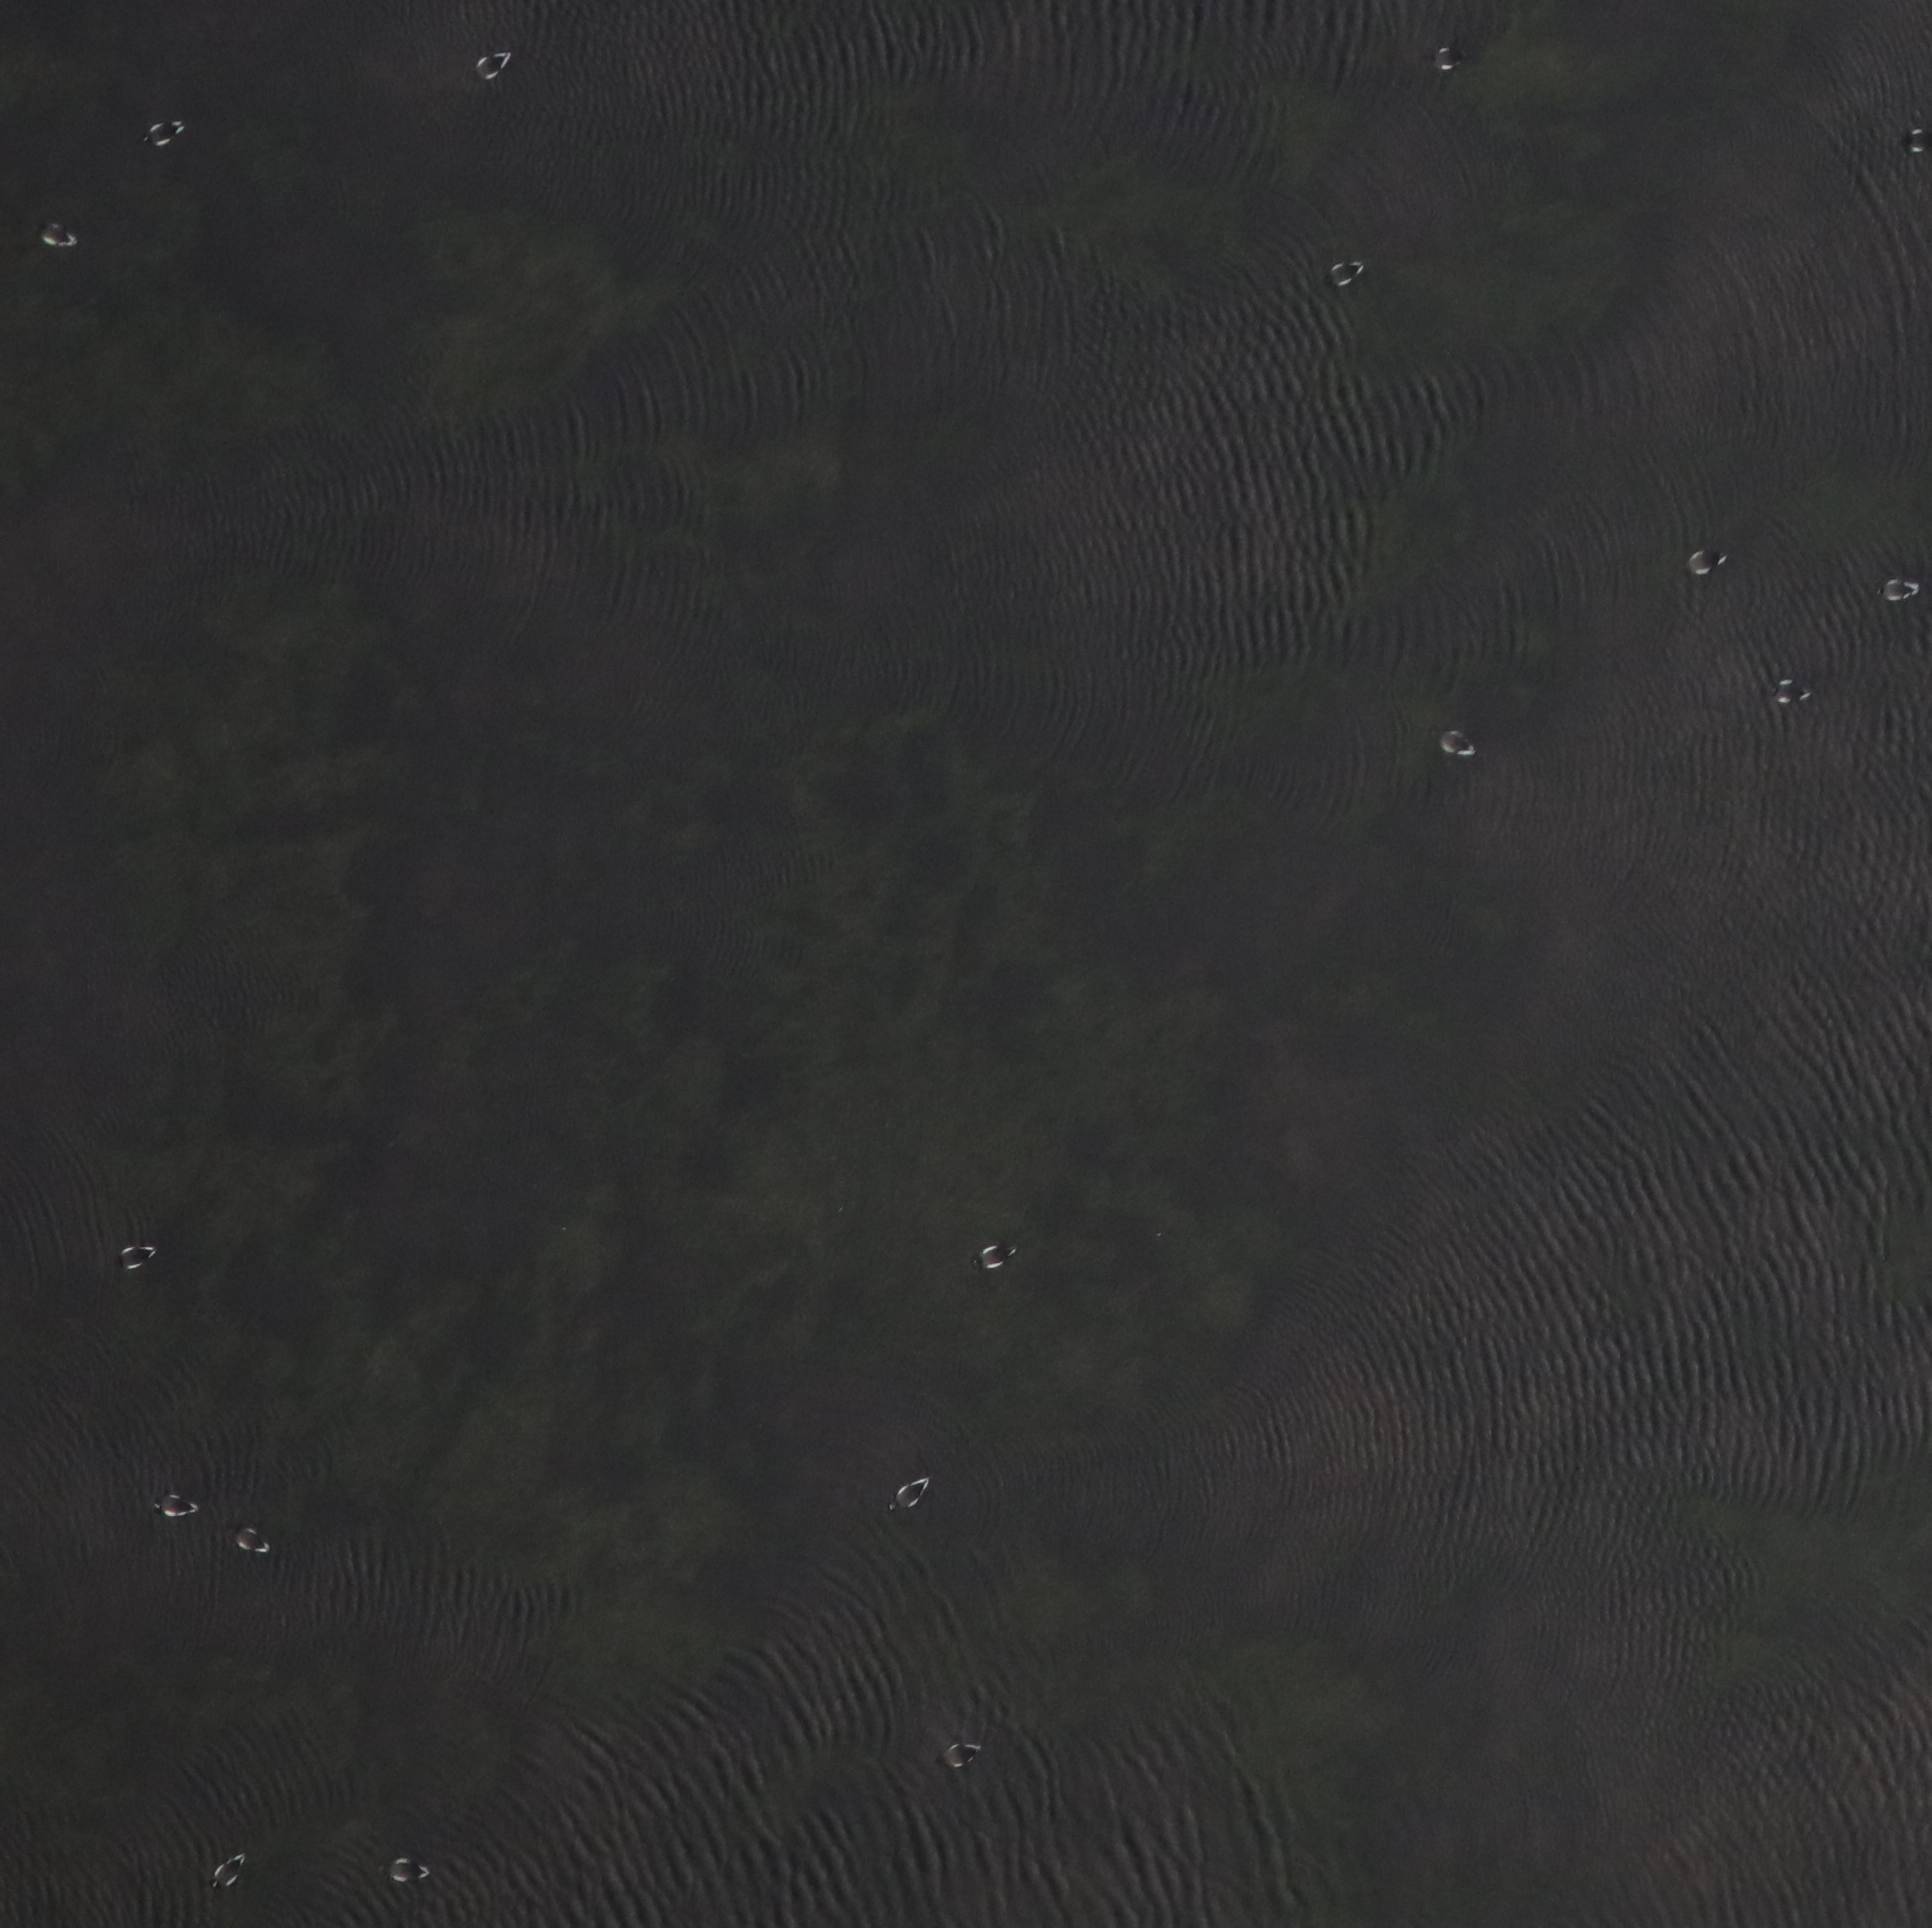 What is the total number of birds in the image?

18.